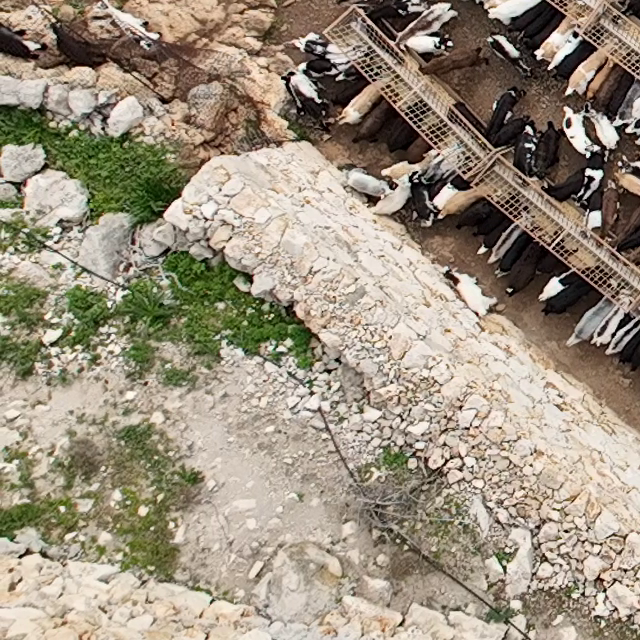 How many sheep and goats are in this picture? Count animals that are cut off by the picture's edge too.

75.